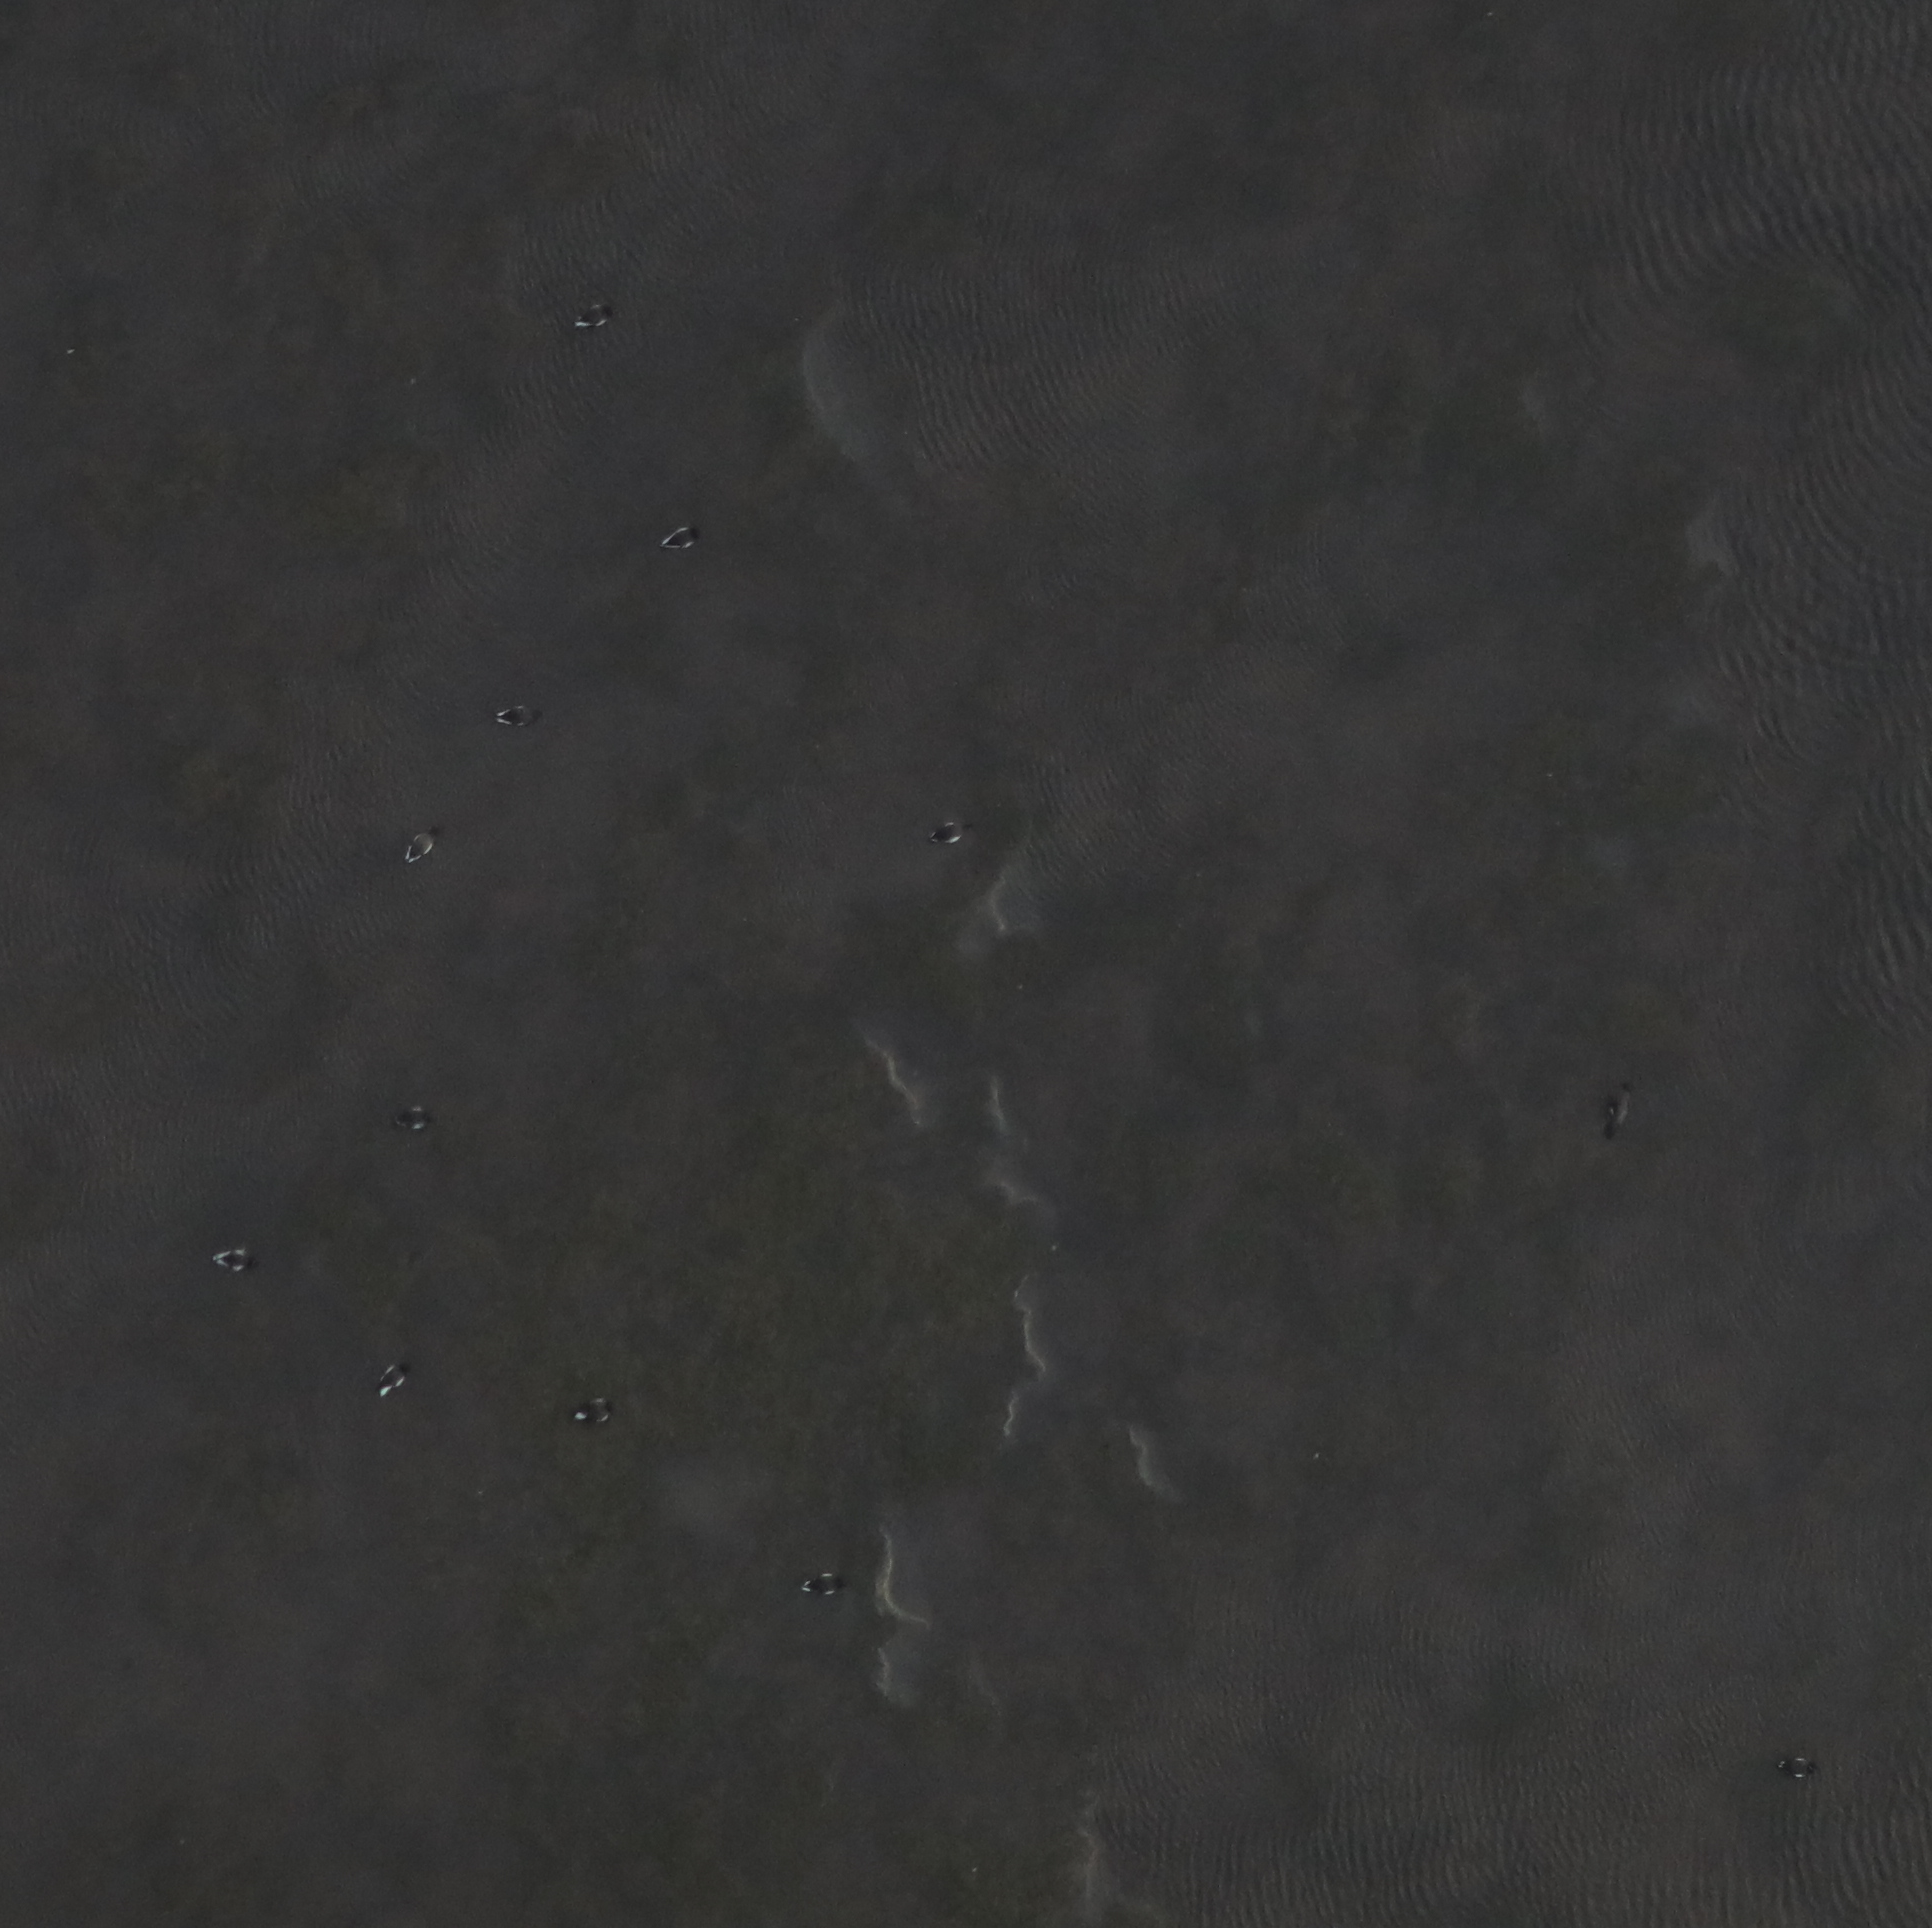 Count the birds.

12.